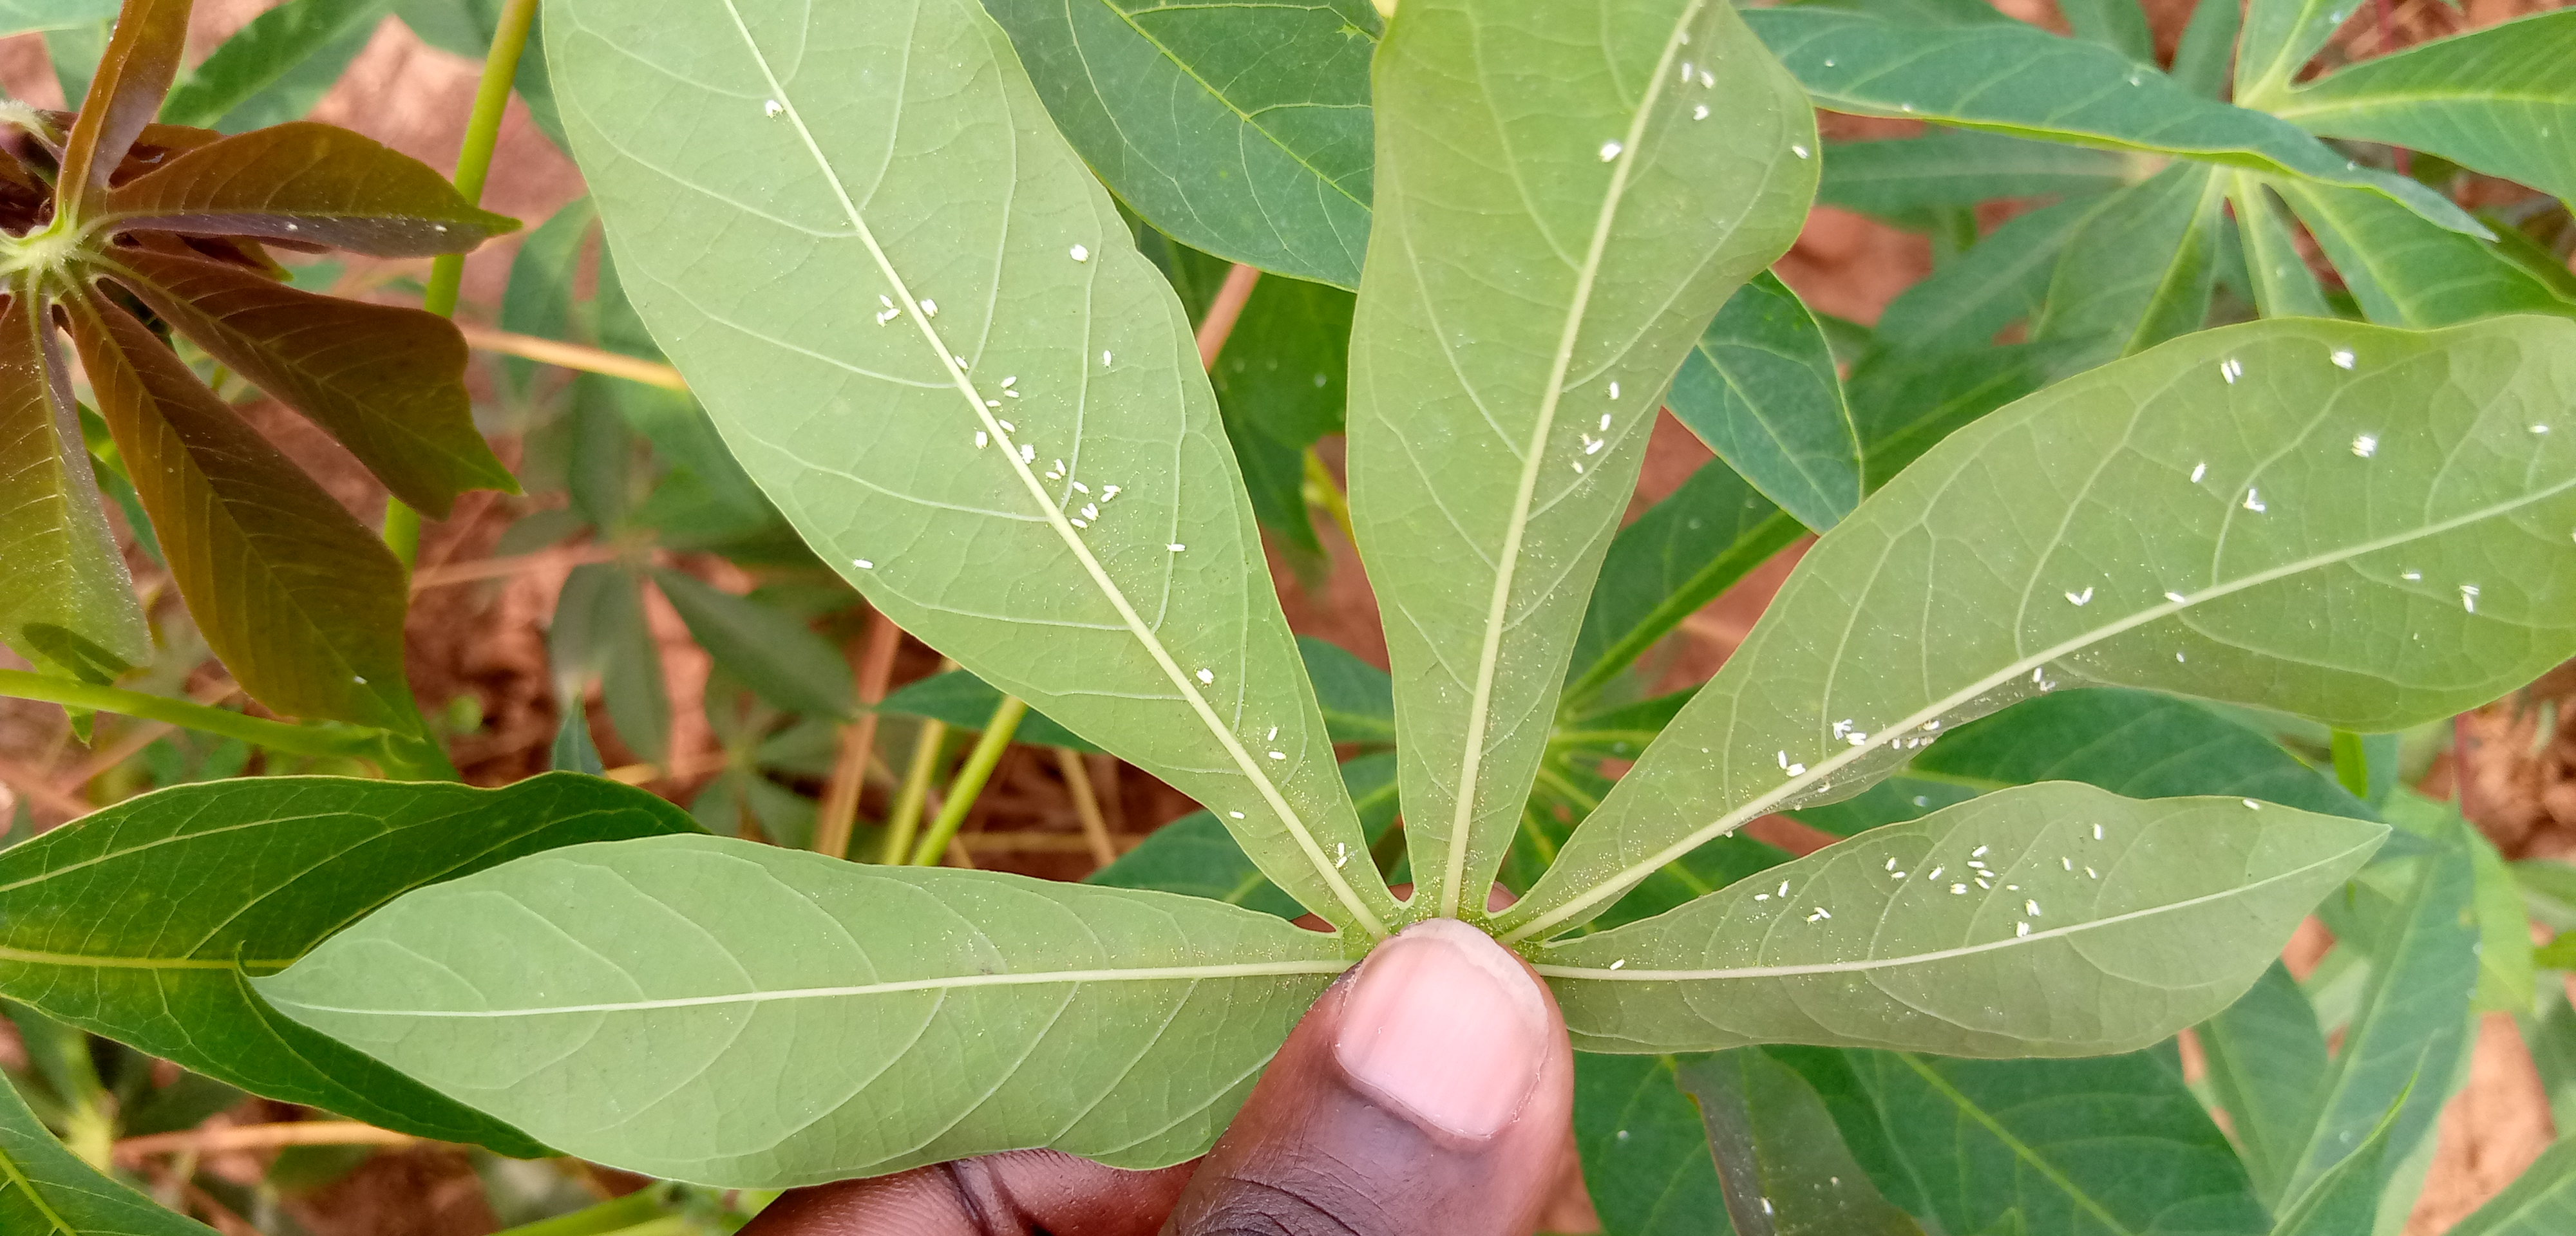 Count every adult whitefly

76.